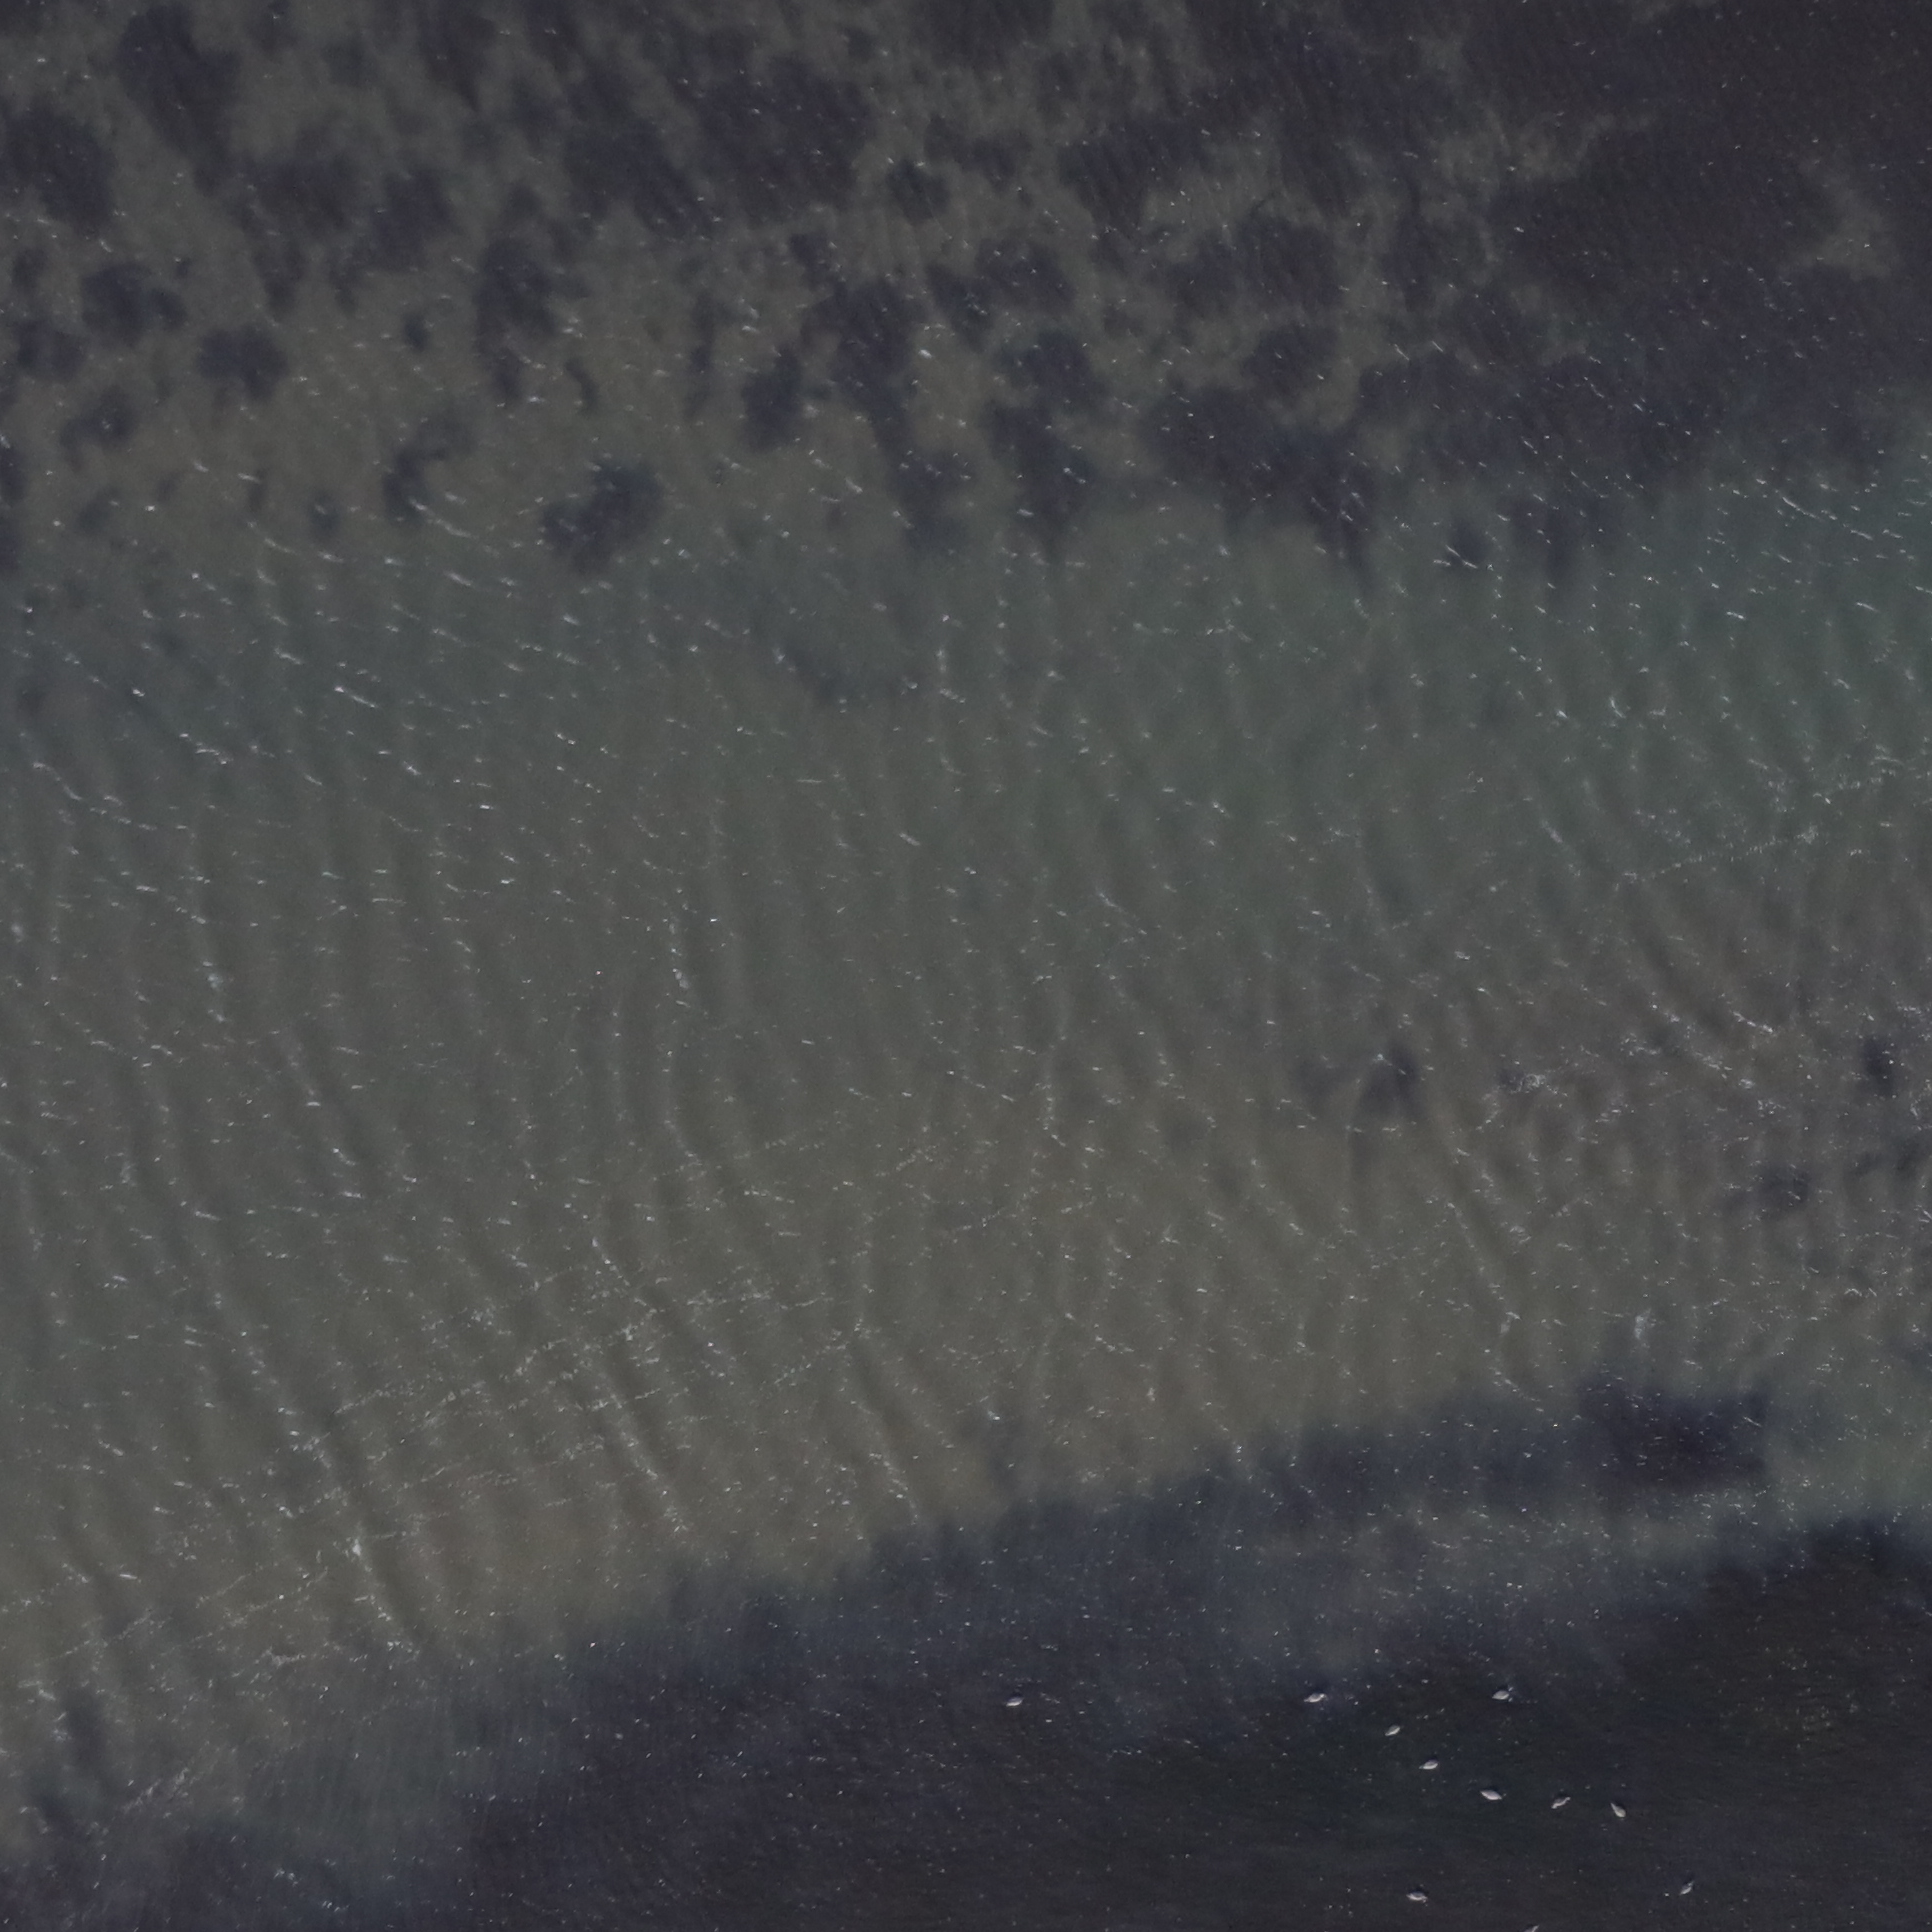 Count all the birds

11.